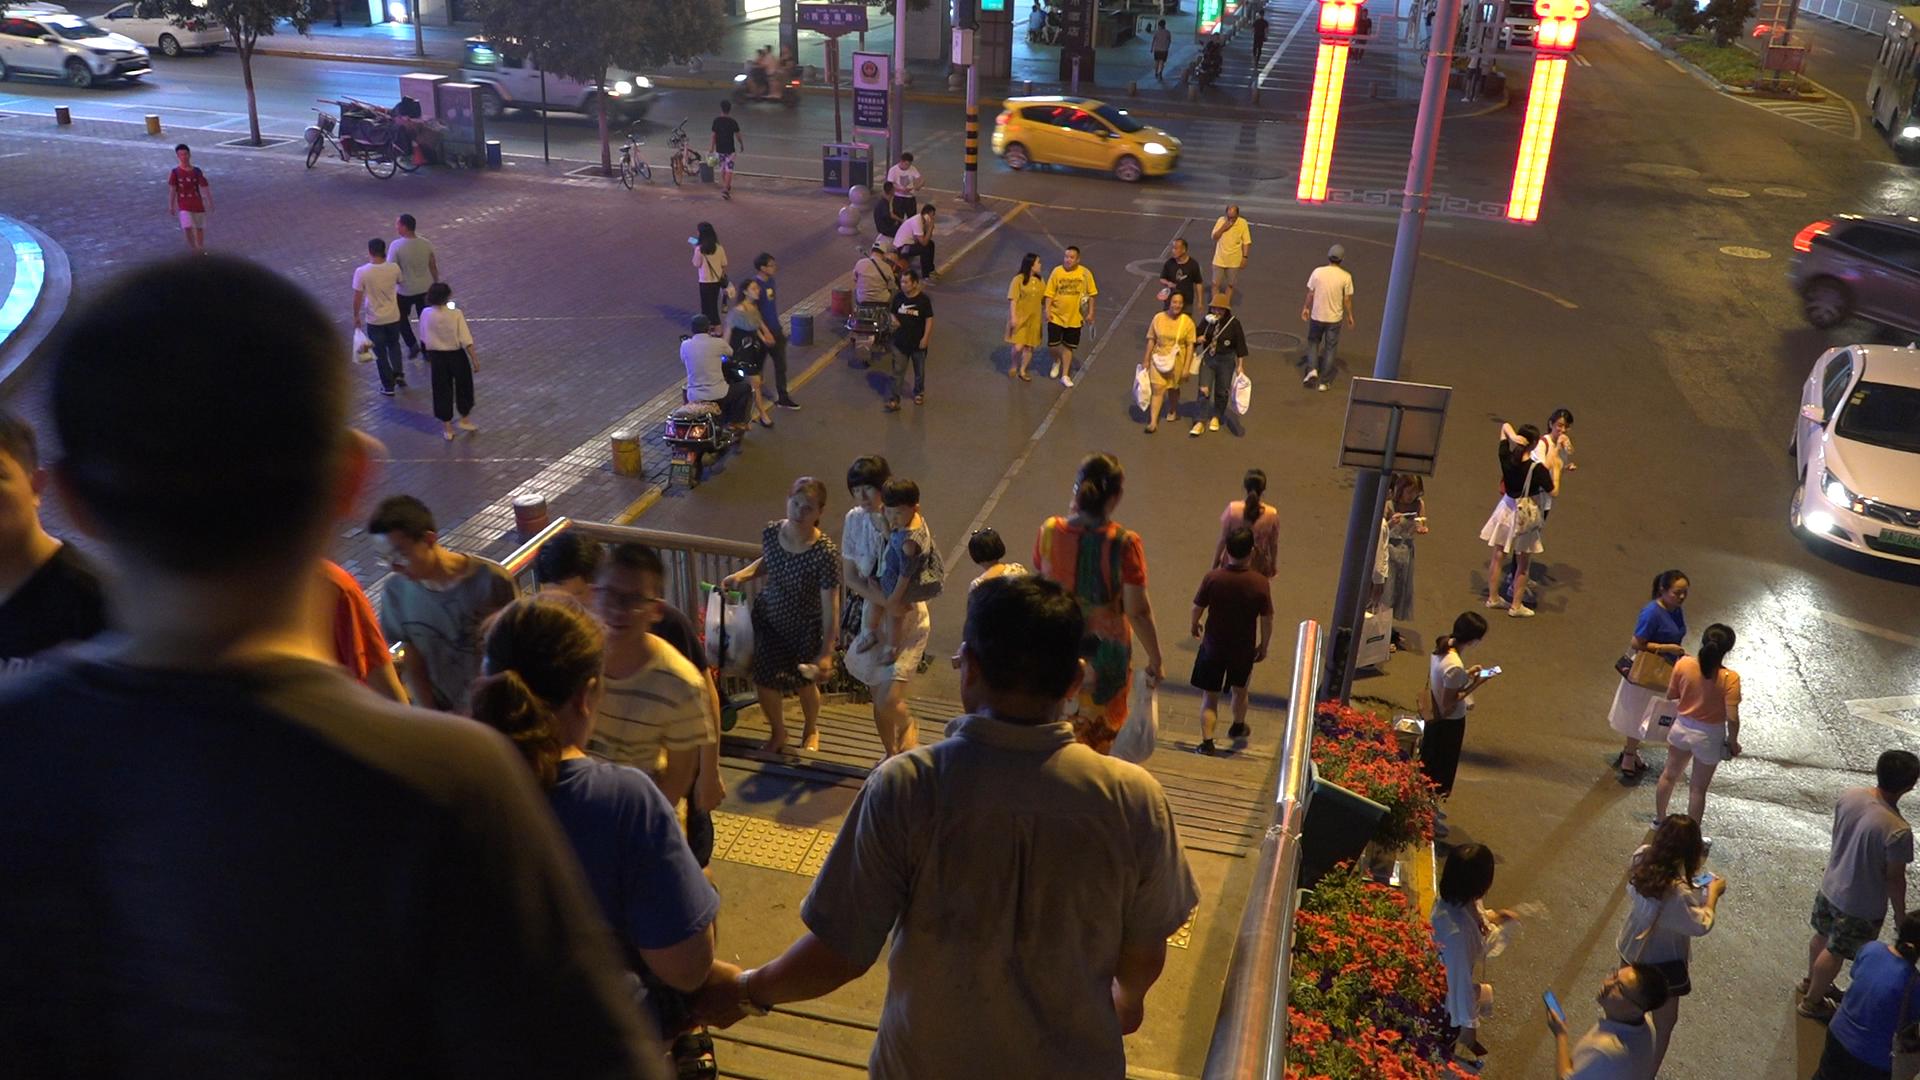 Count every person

55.